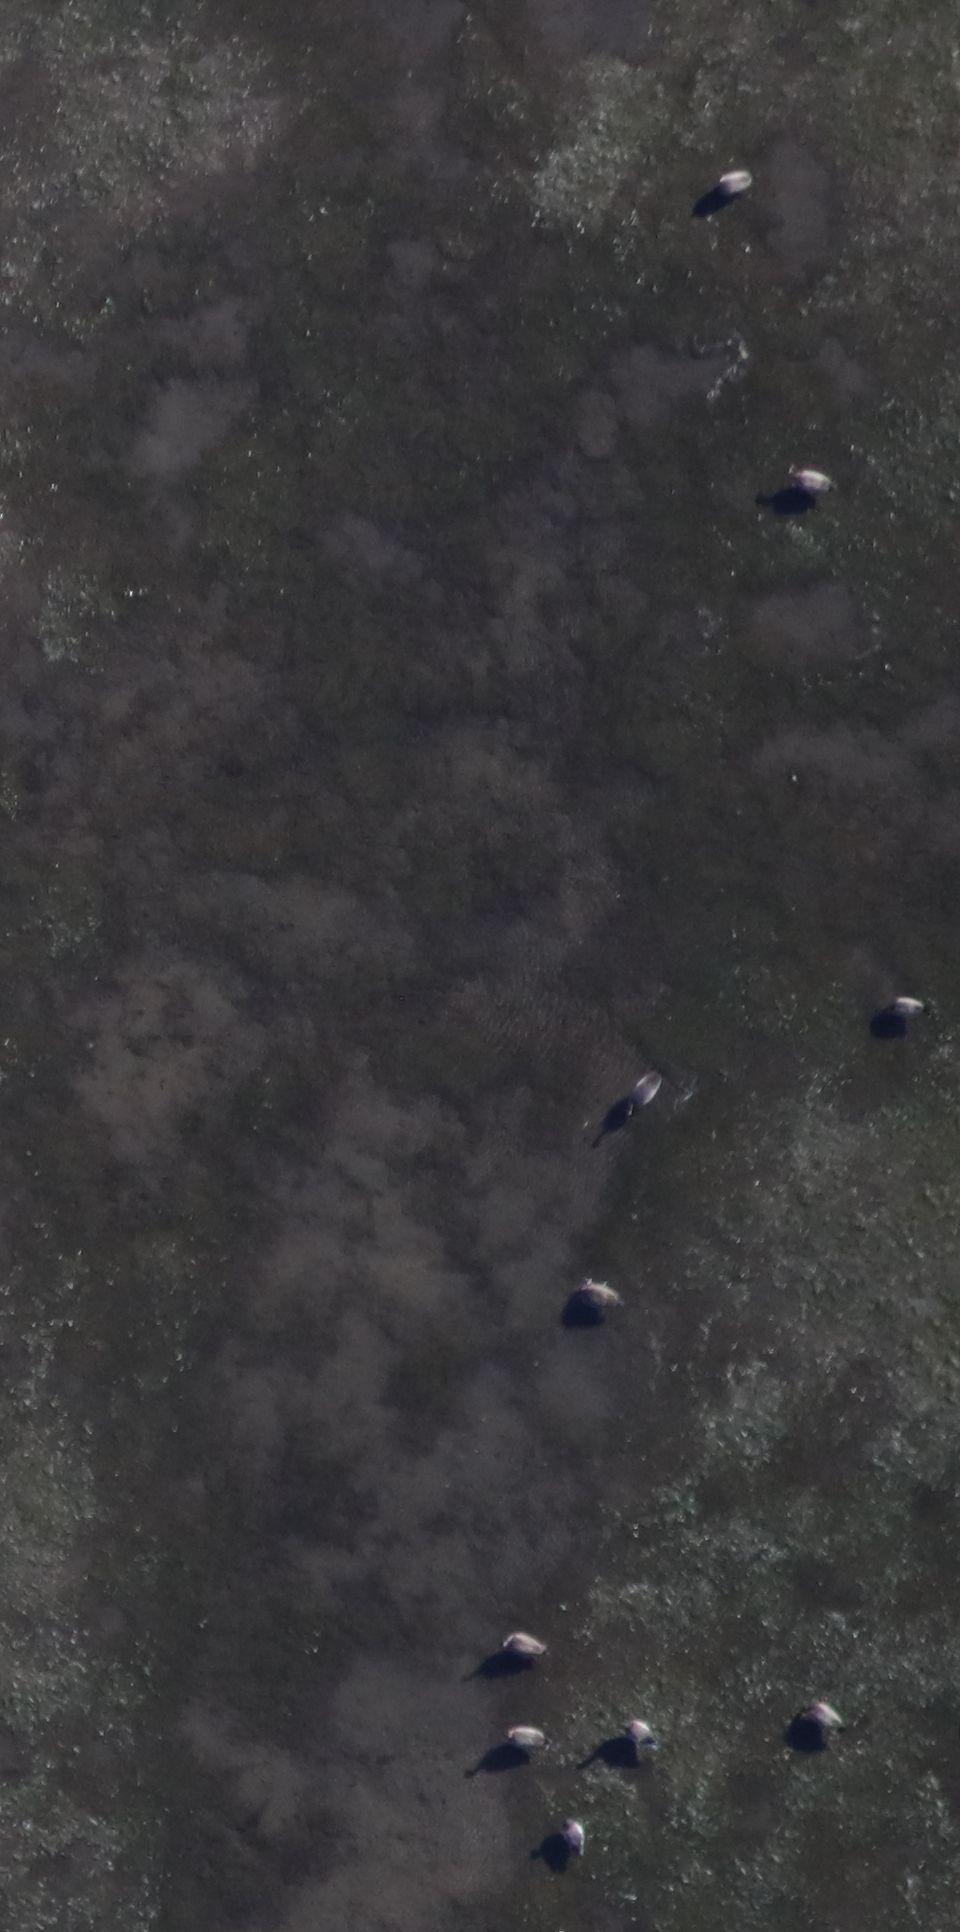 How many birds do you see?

10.